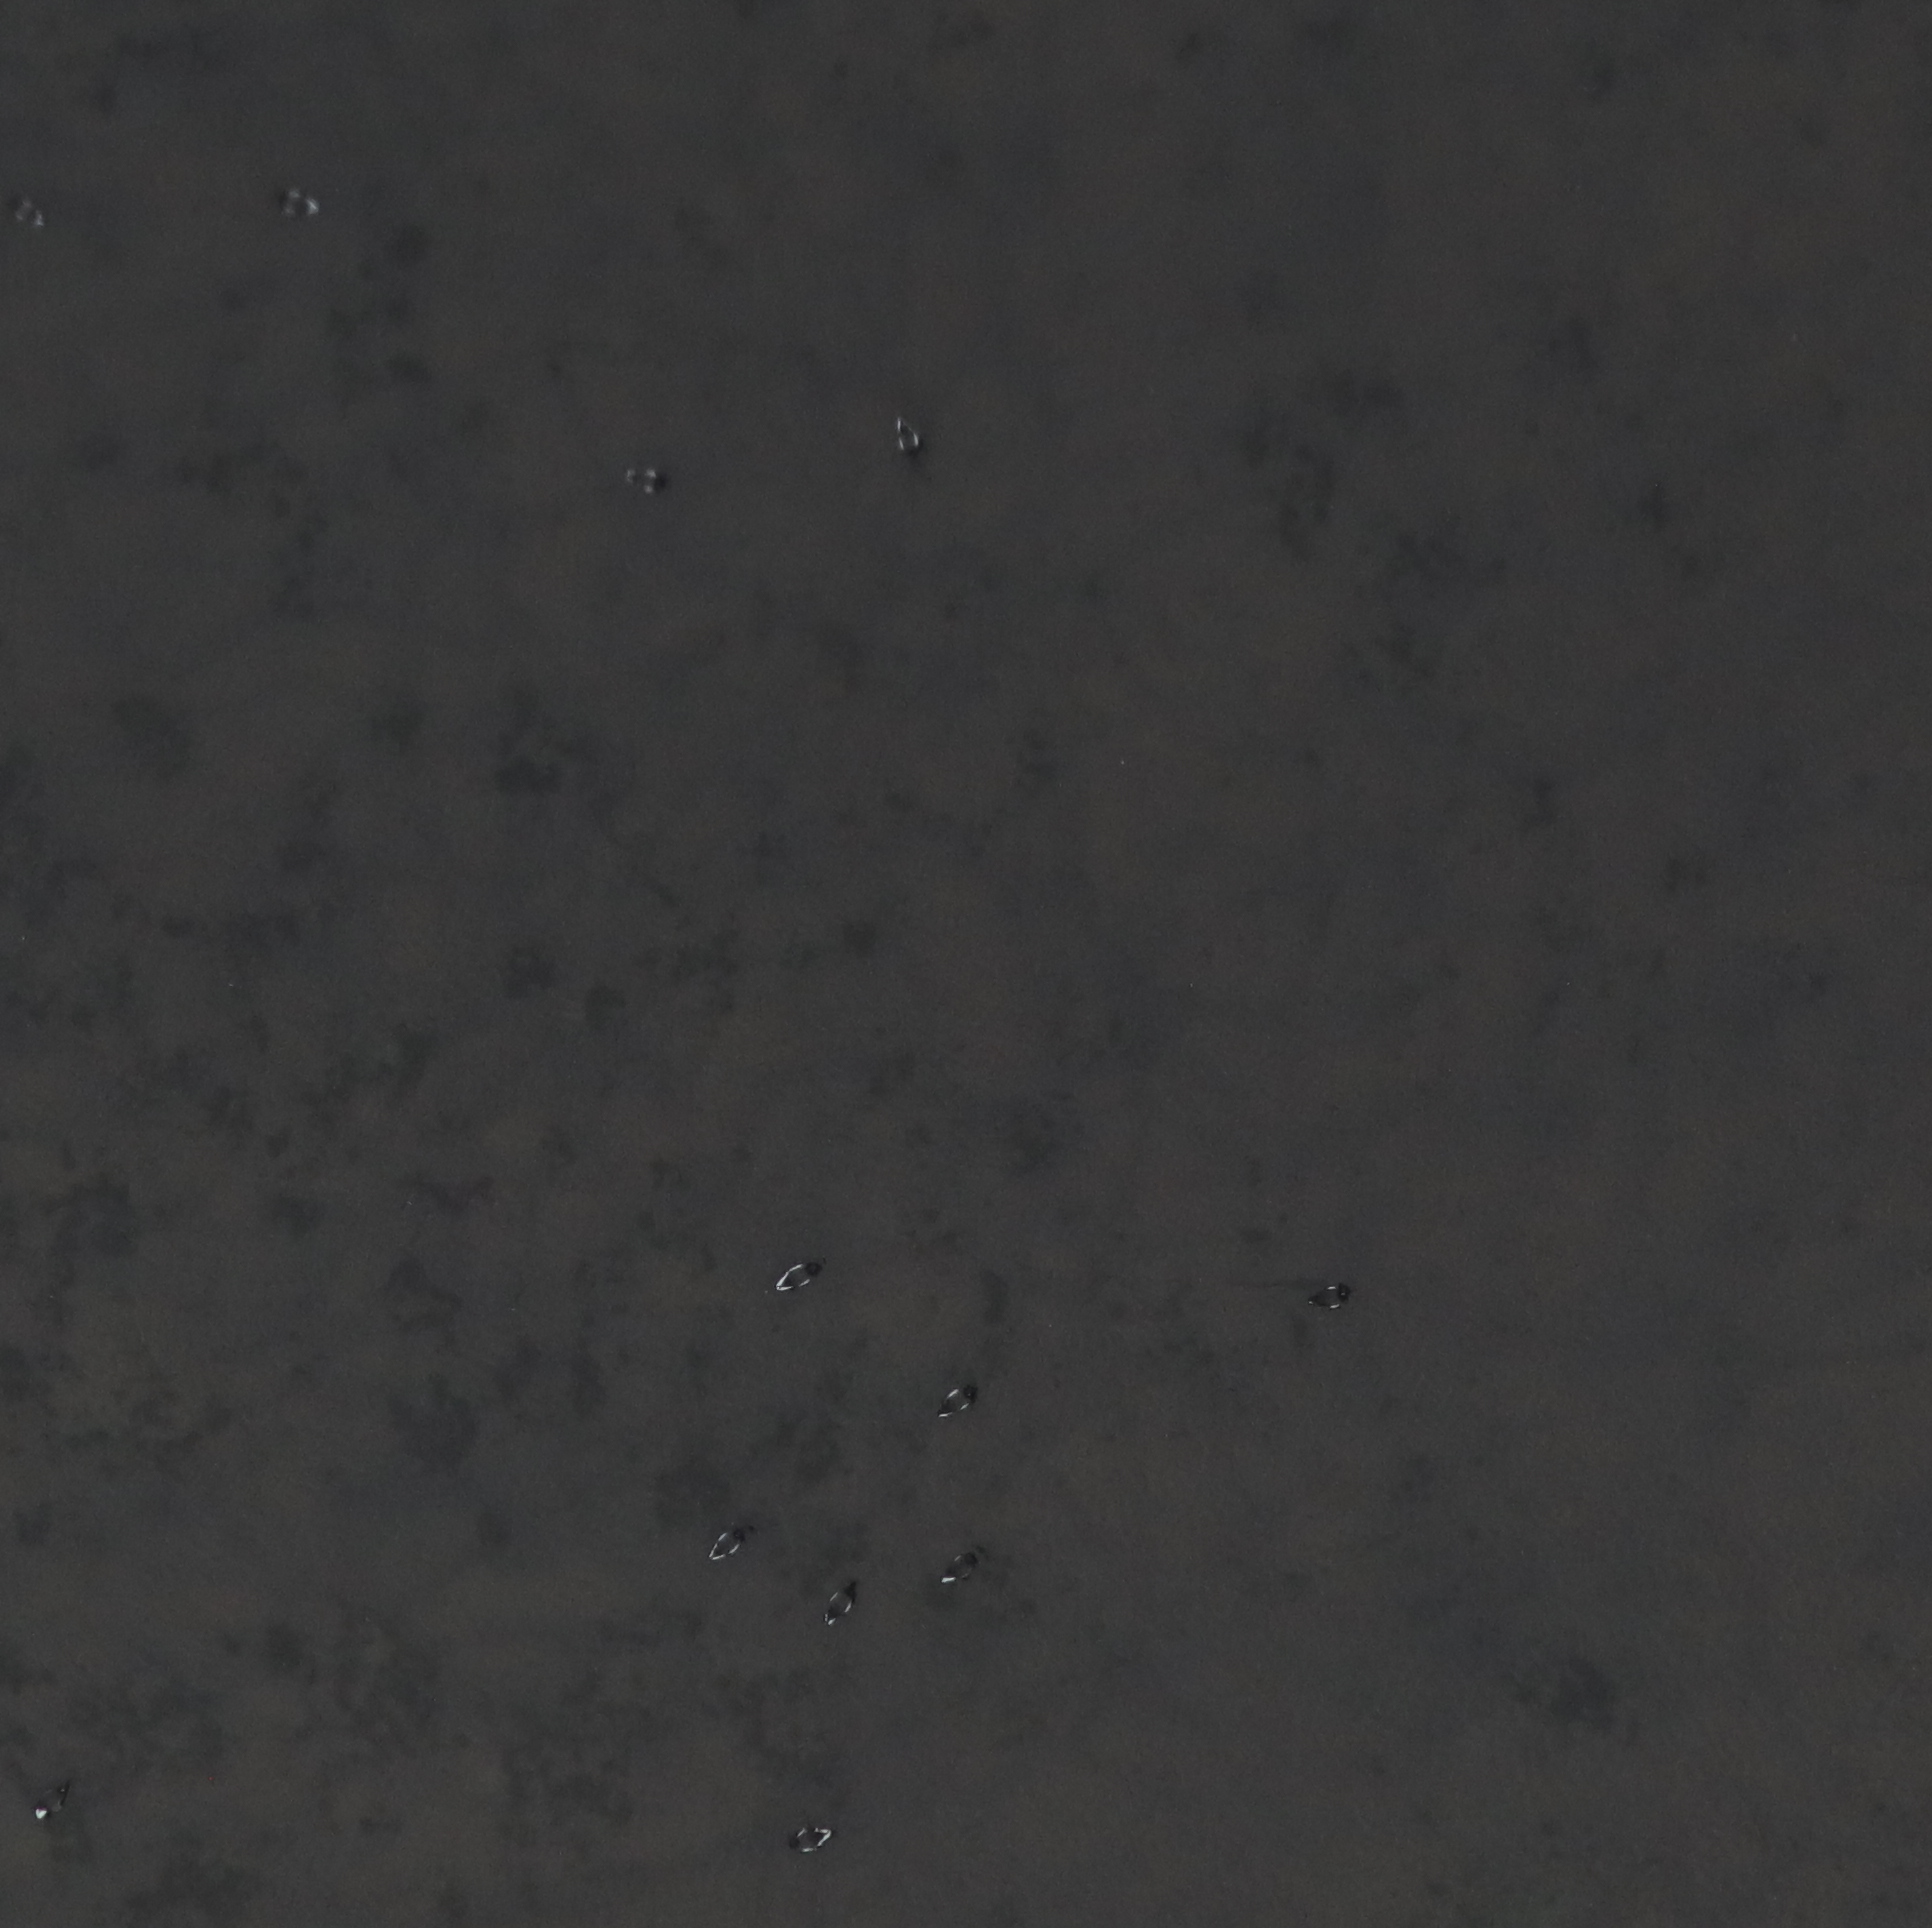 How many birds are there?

12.